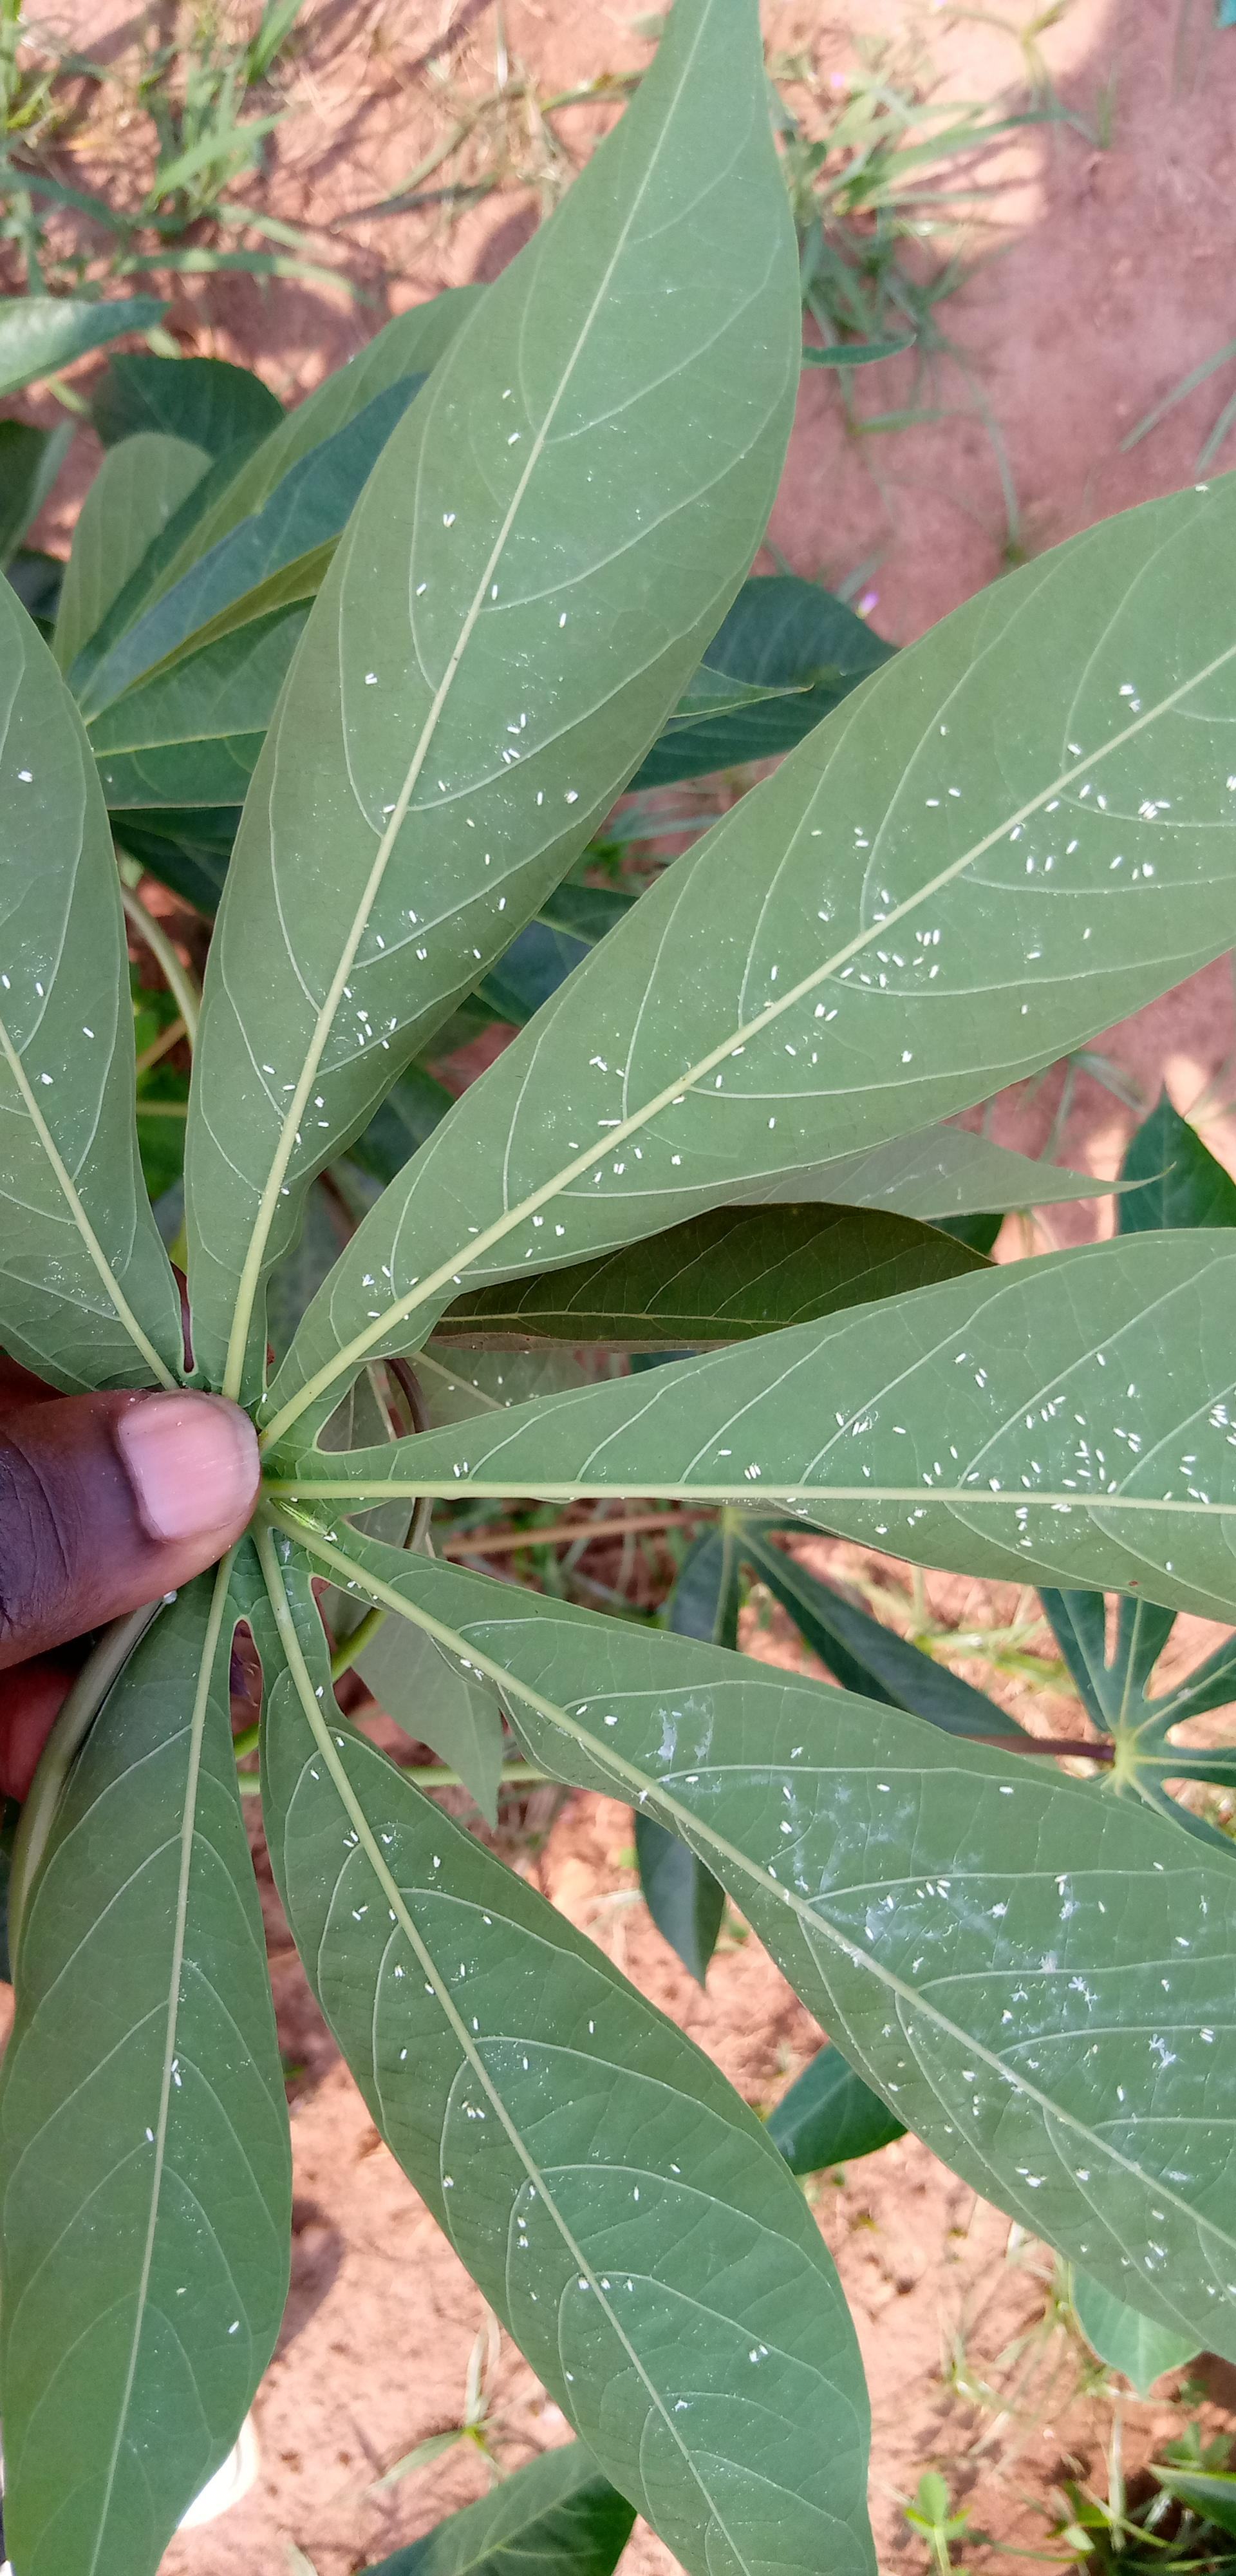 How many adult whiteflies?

266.